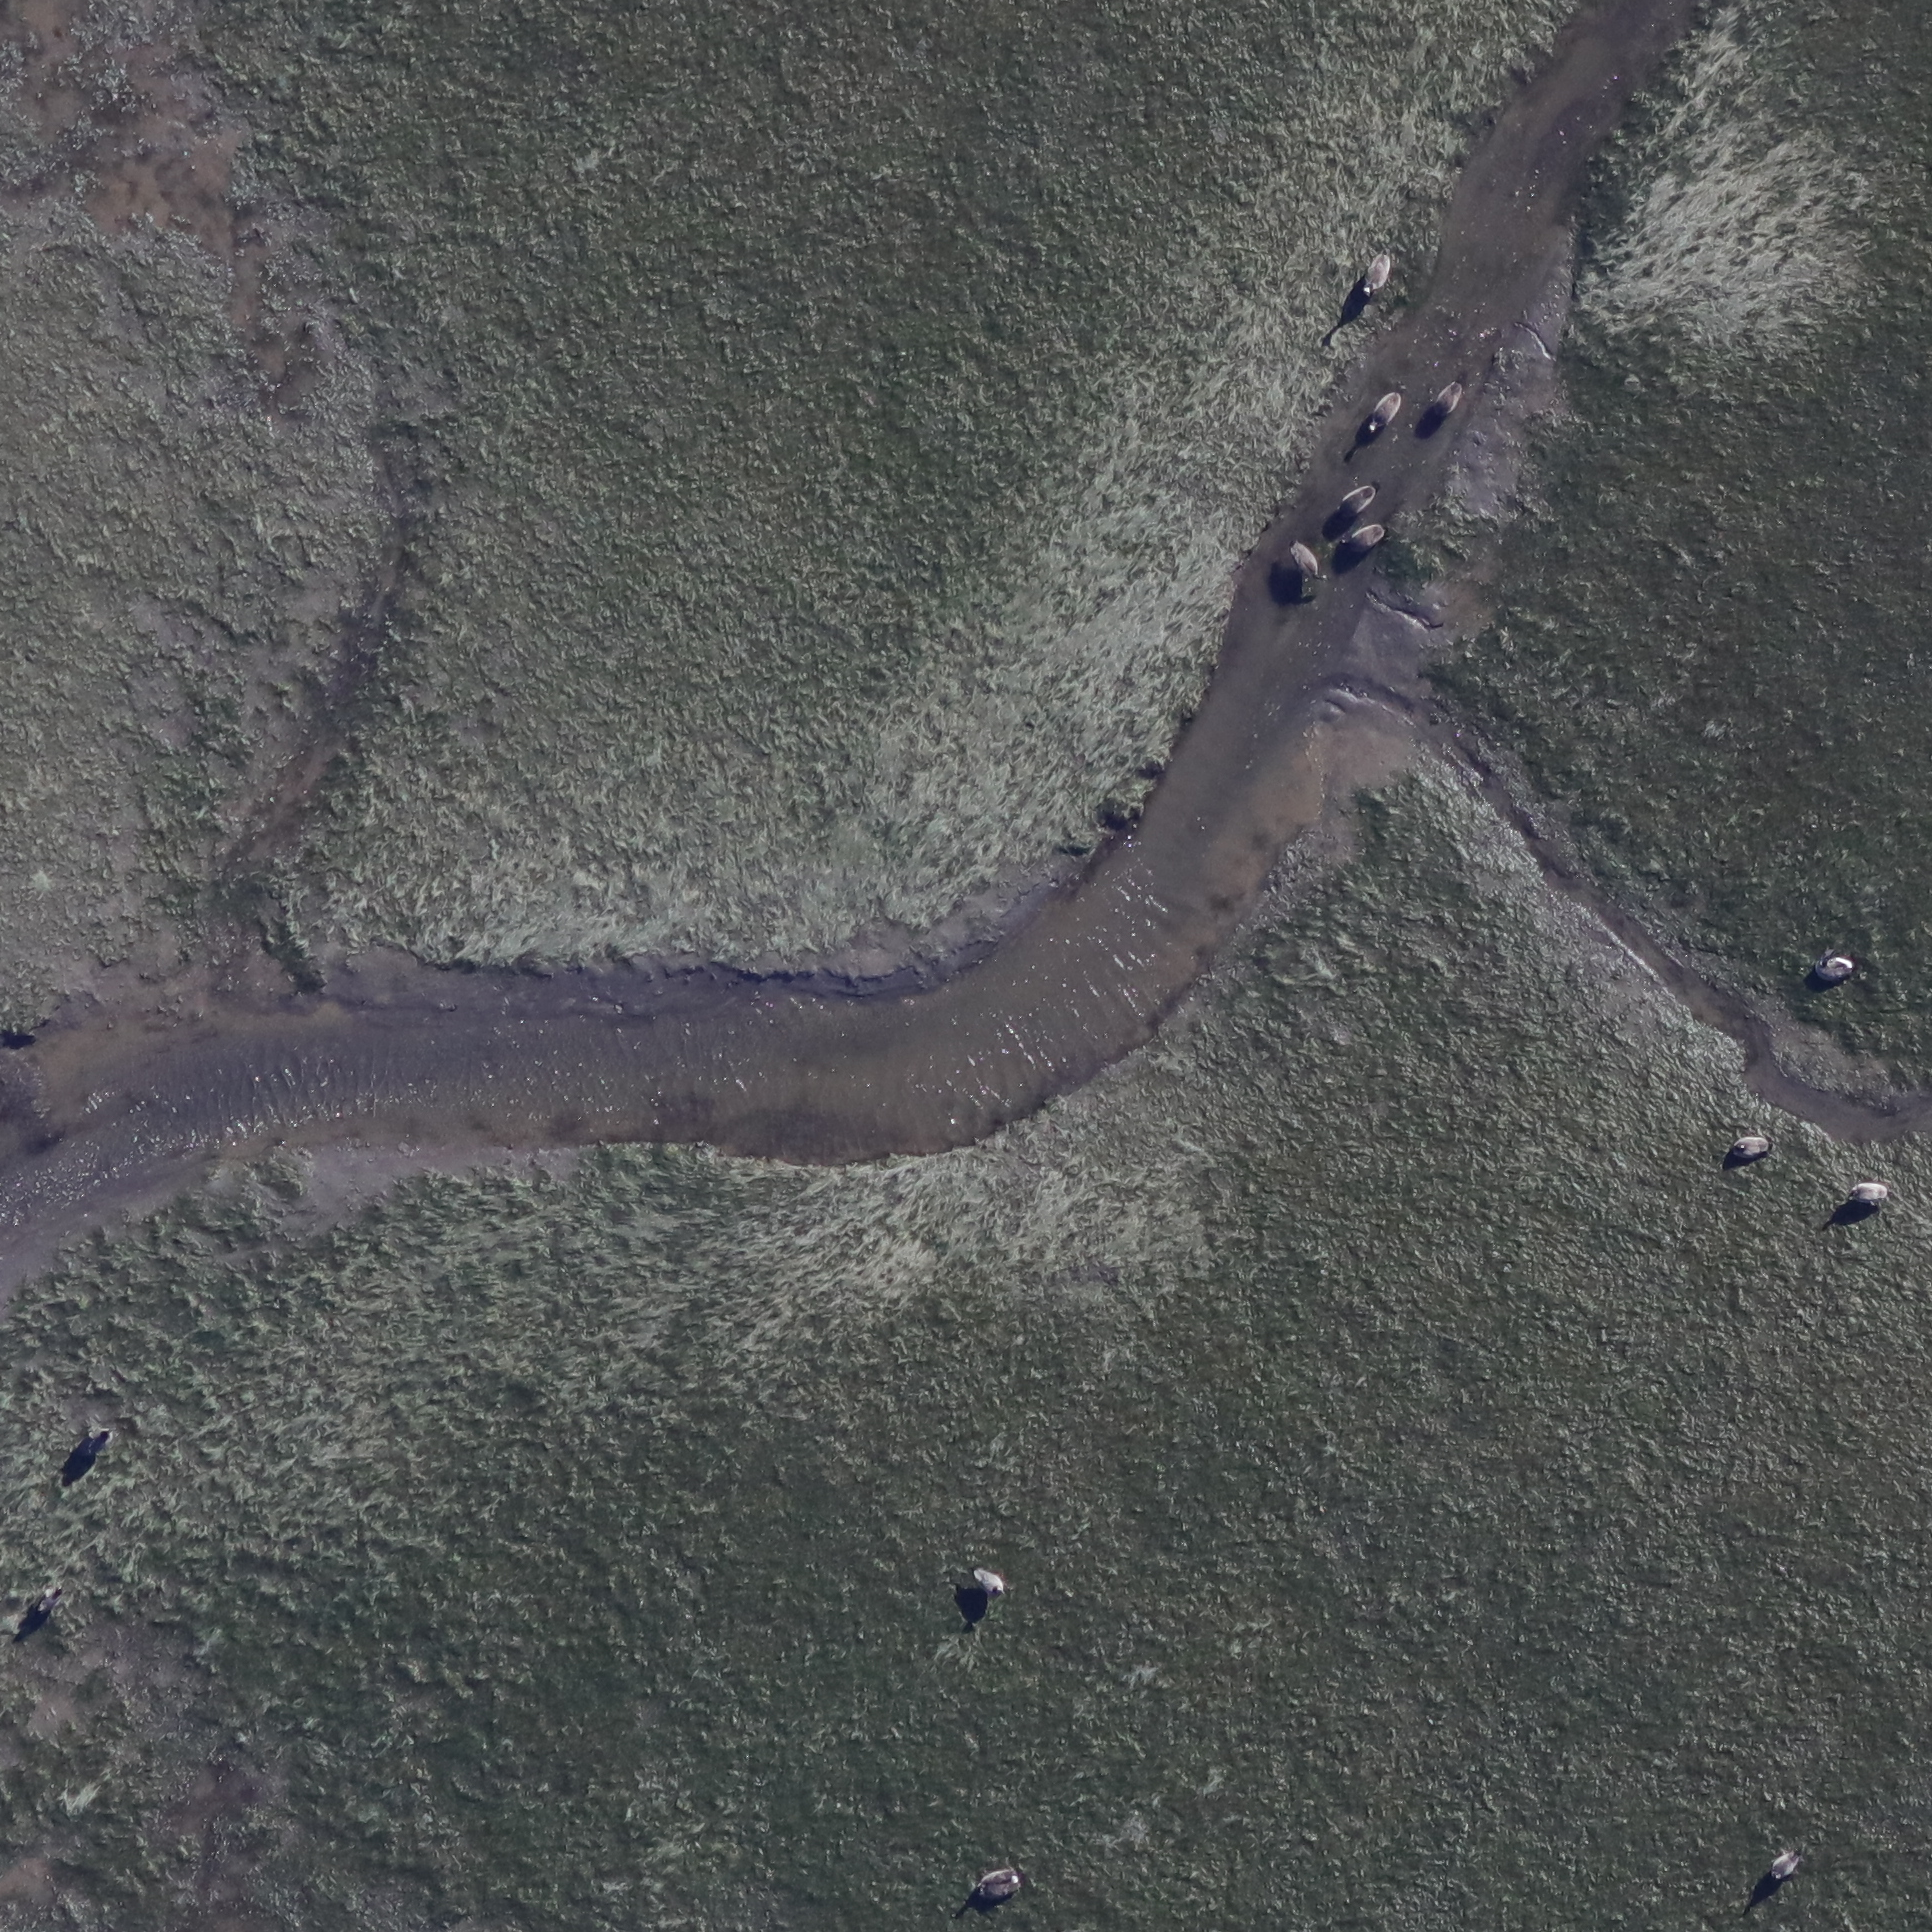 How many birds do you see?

14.